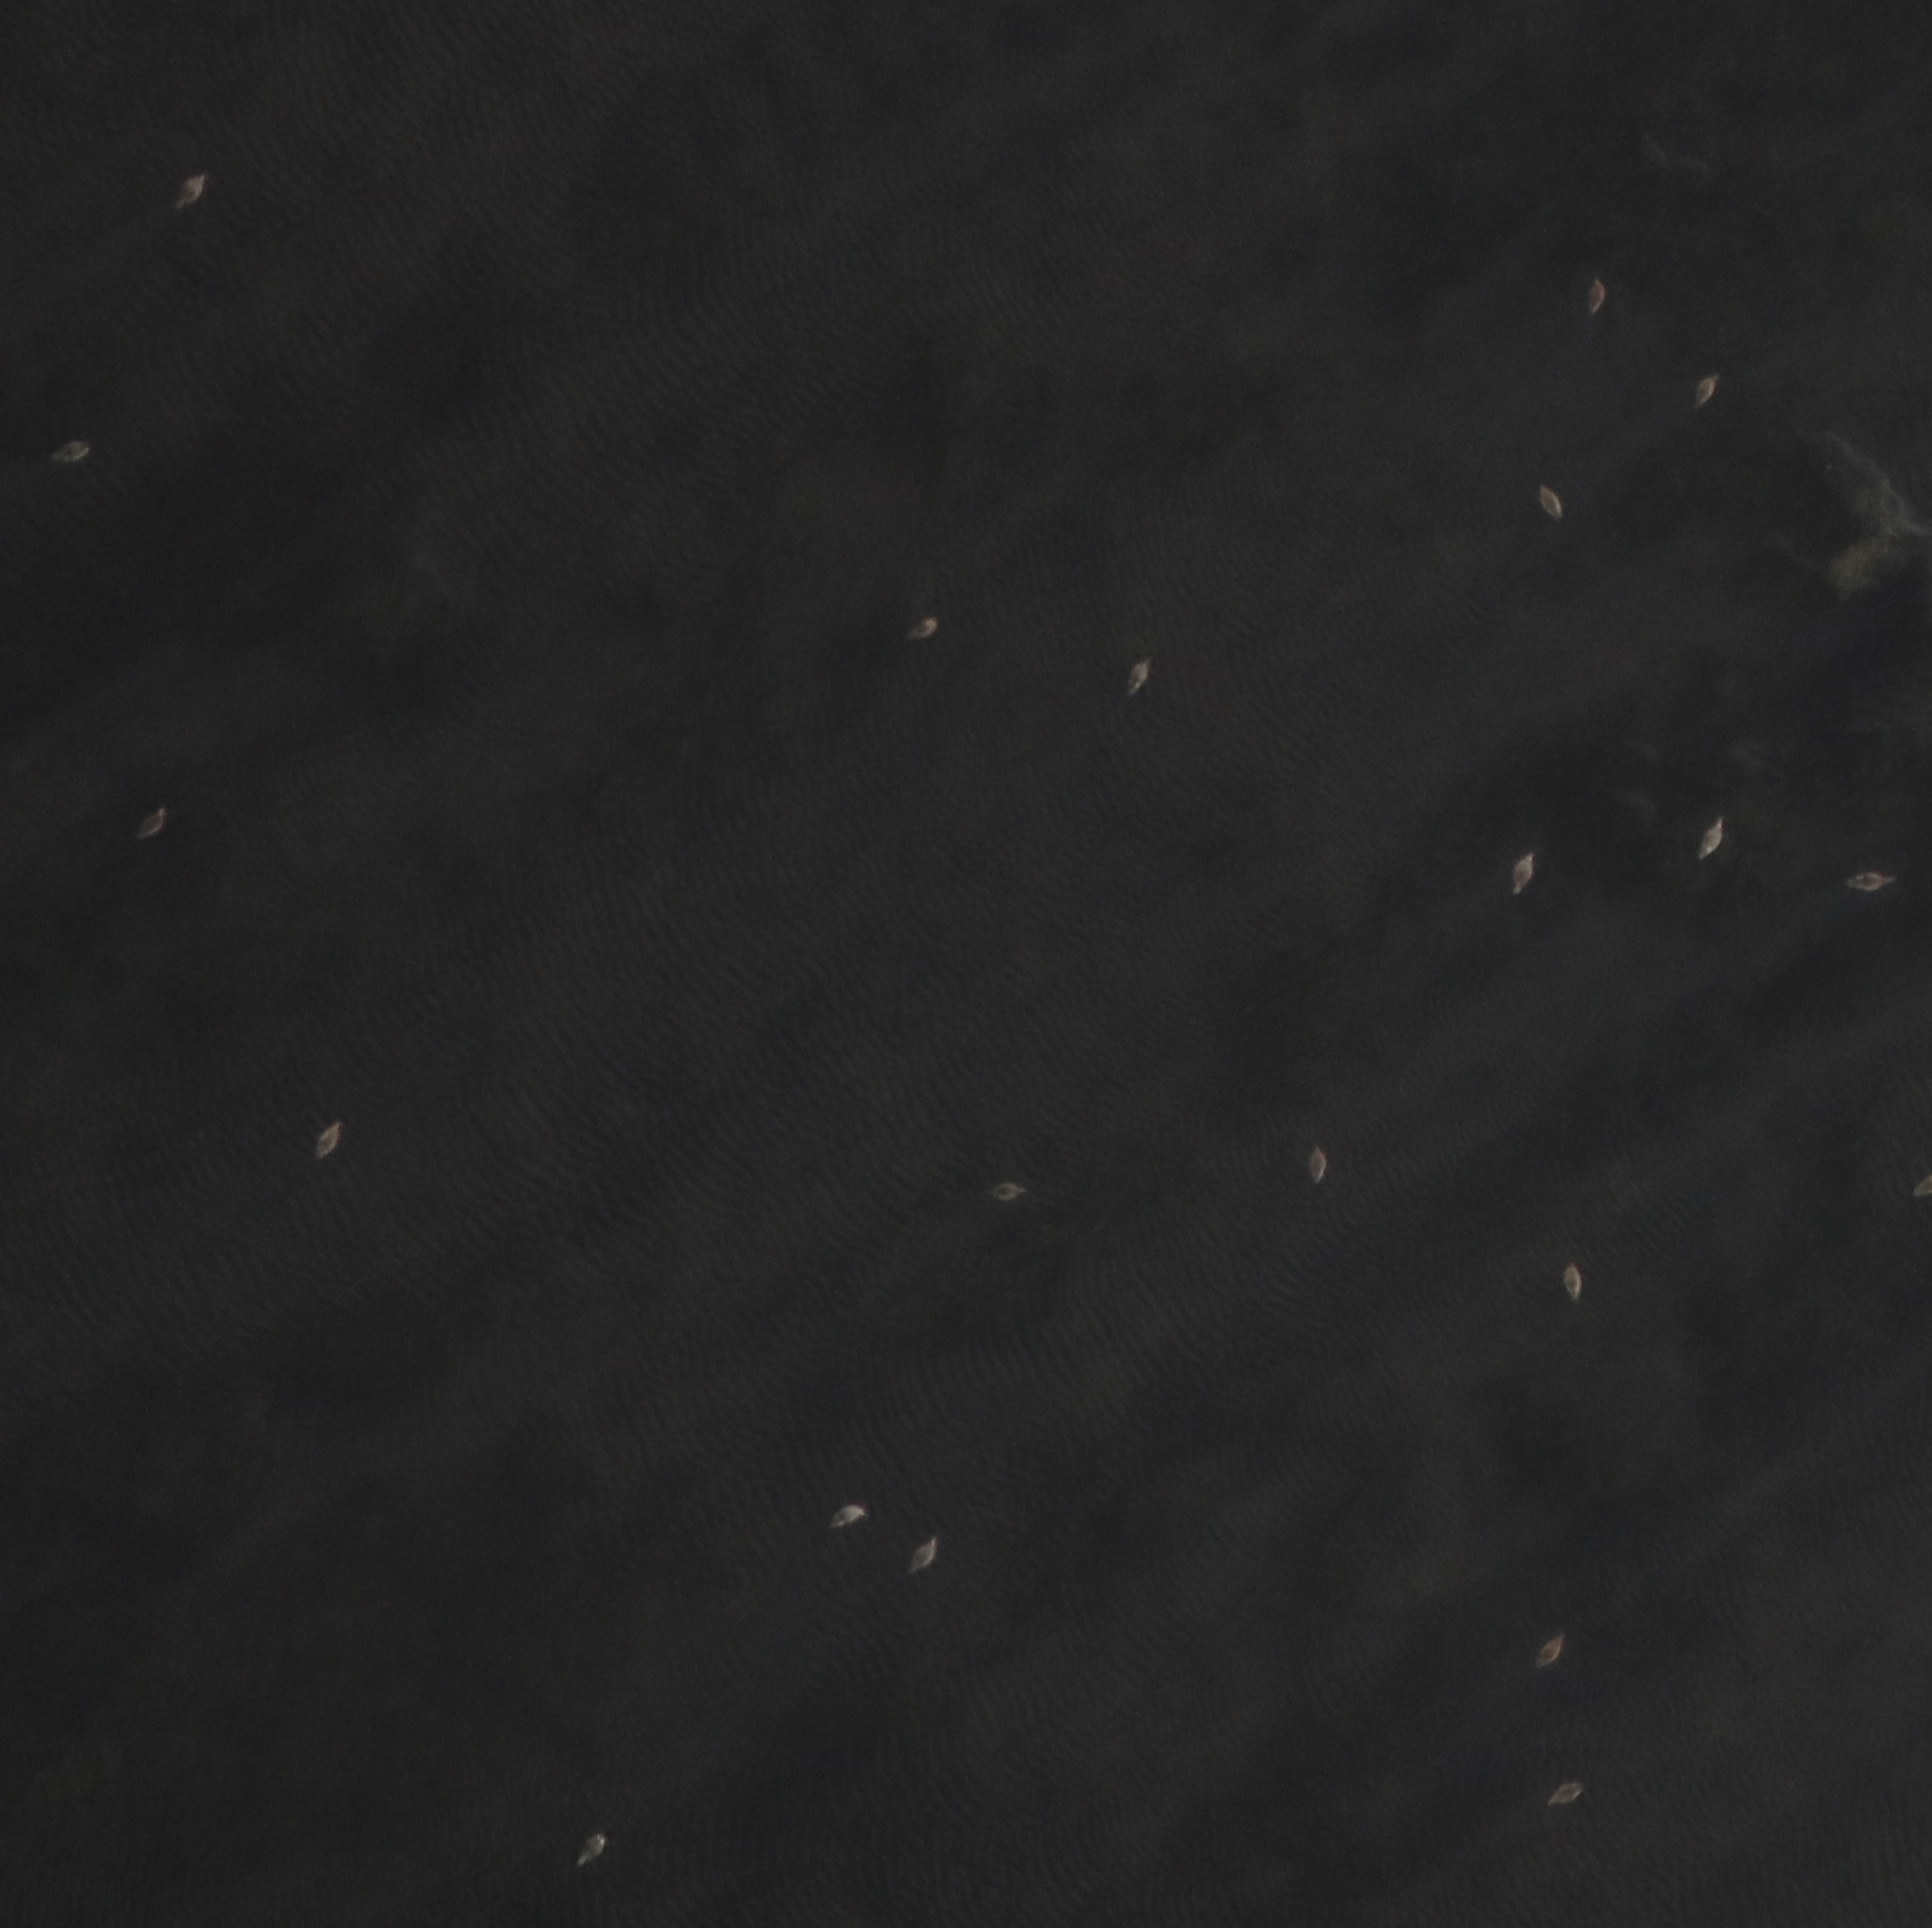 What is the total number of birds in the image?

20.